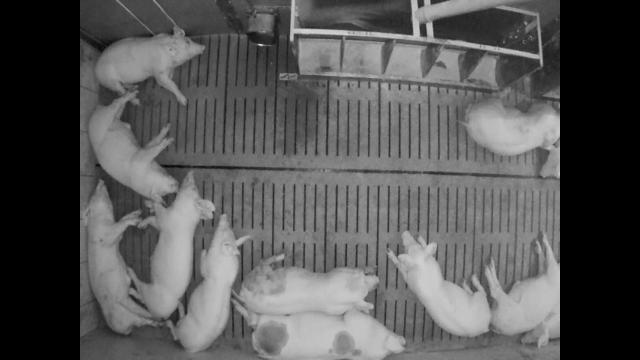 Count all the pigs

12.